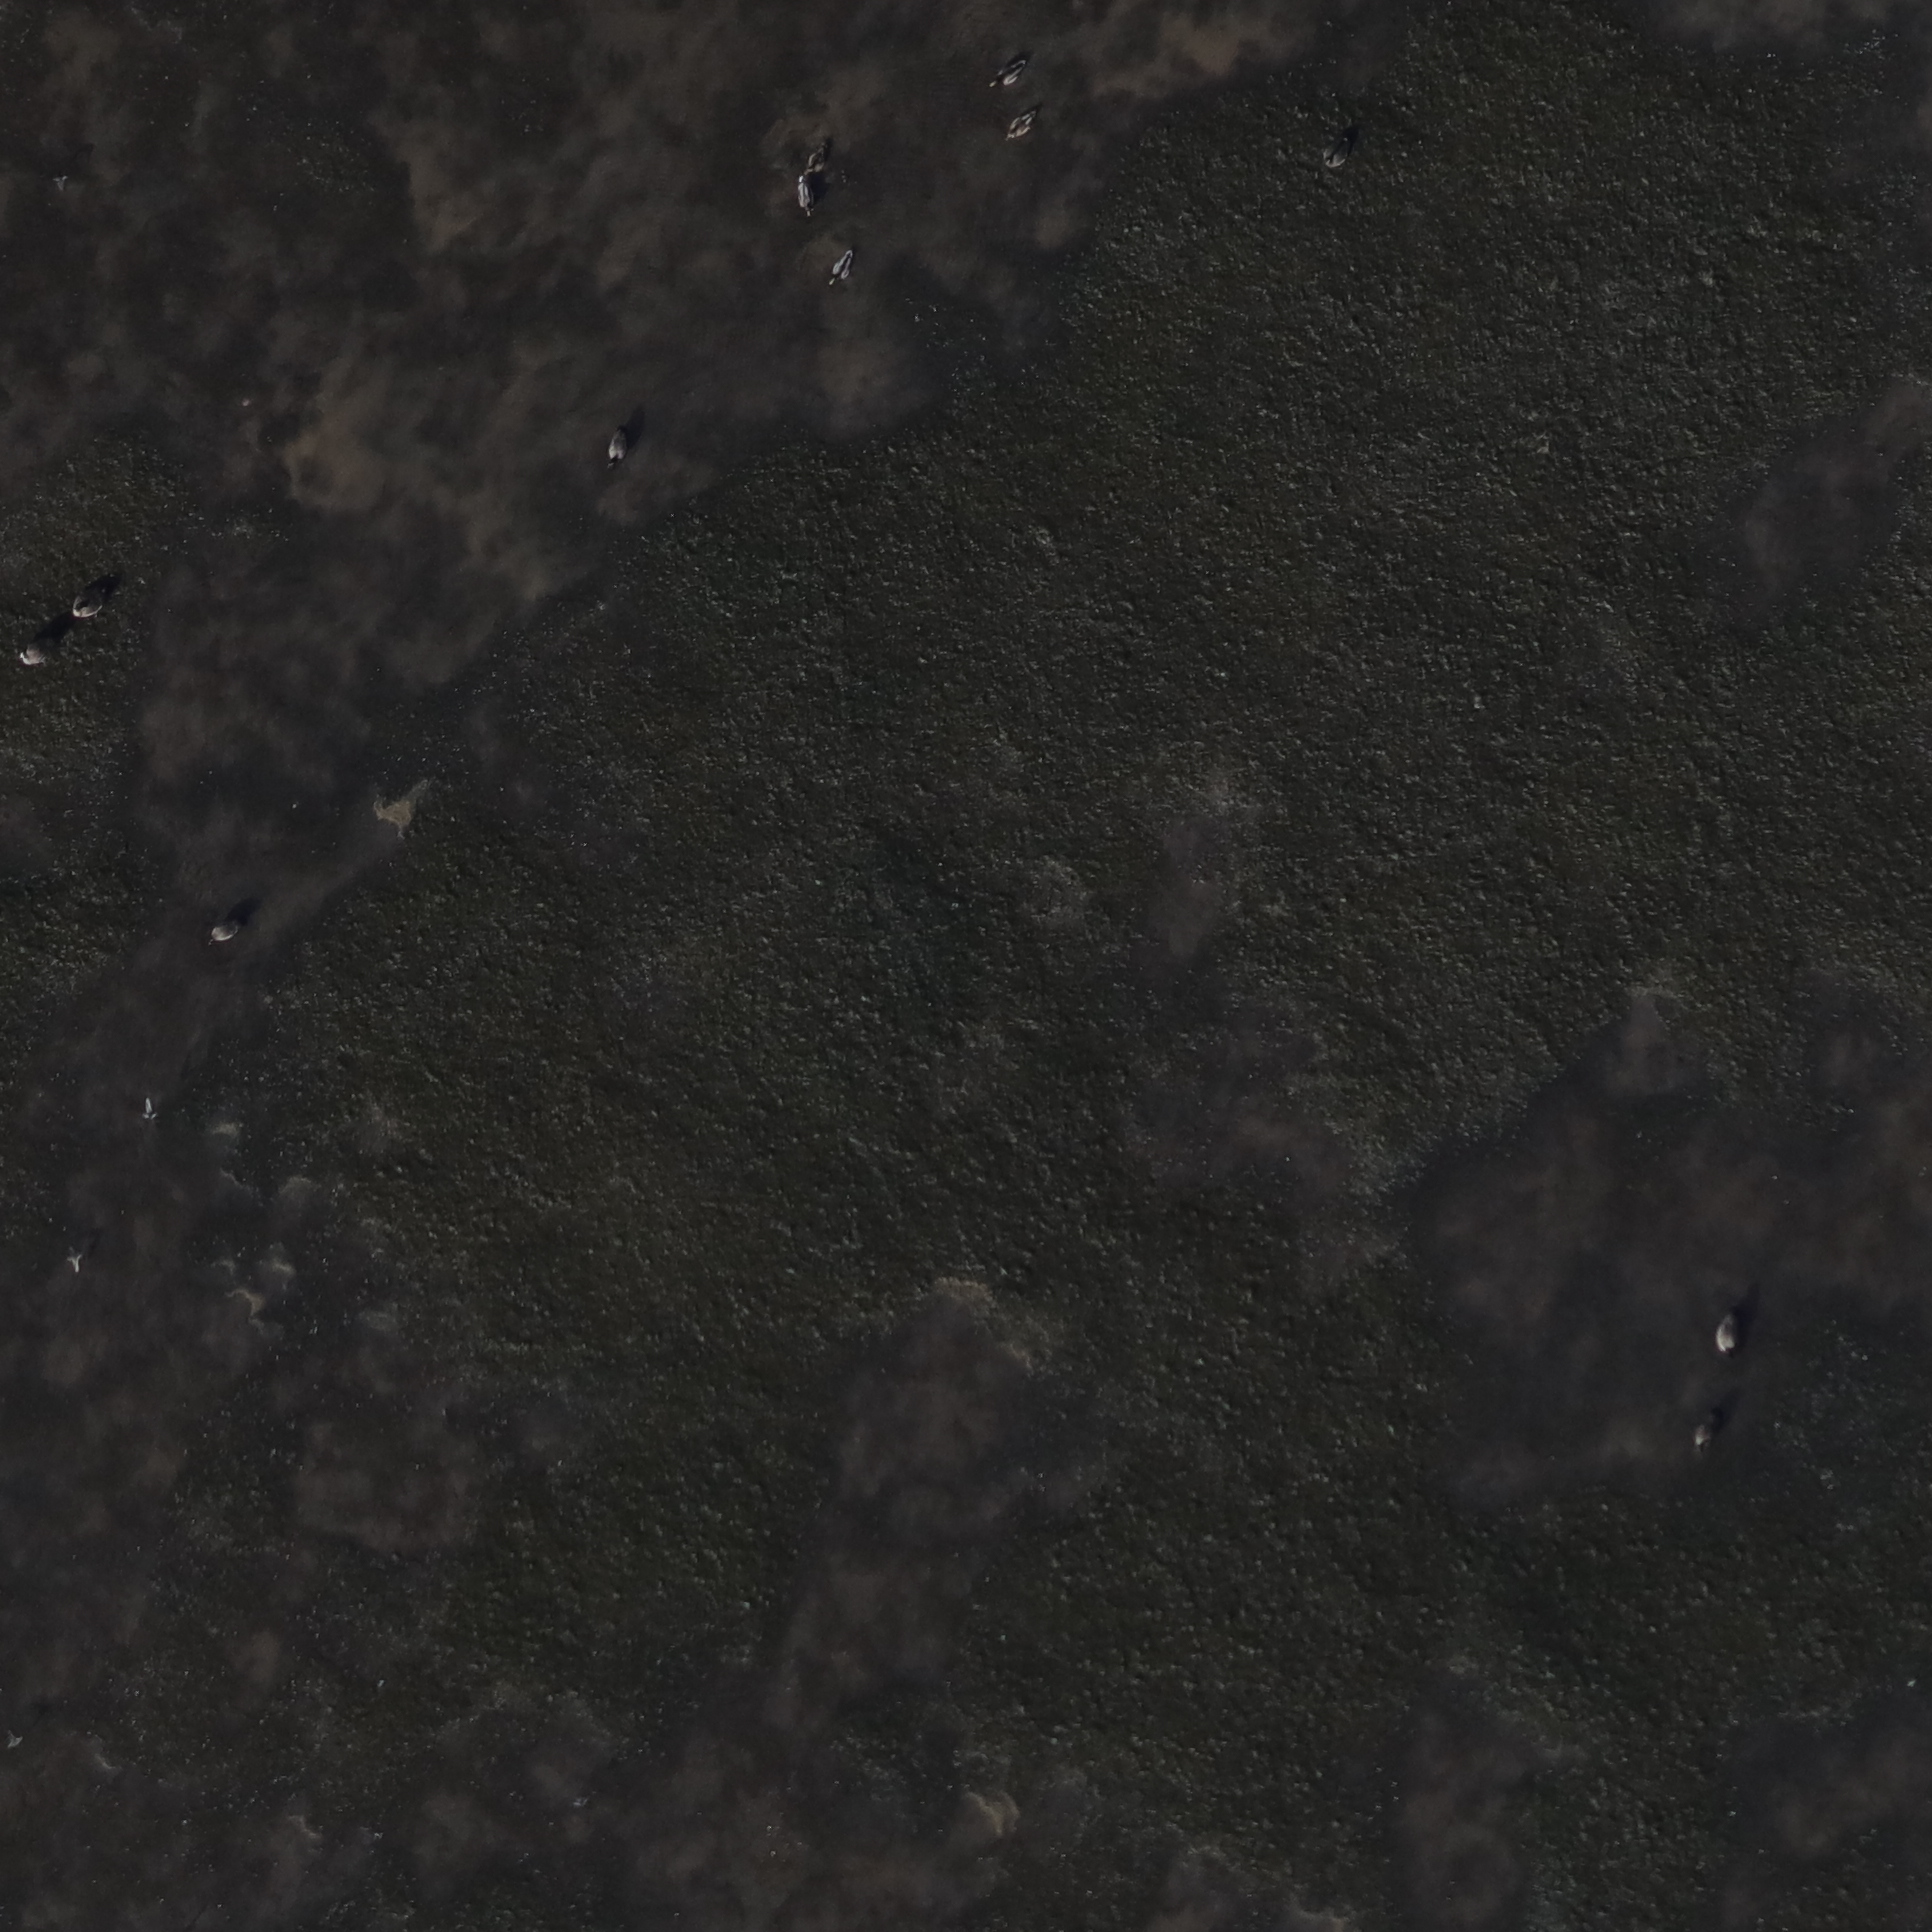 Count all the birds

12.